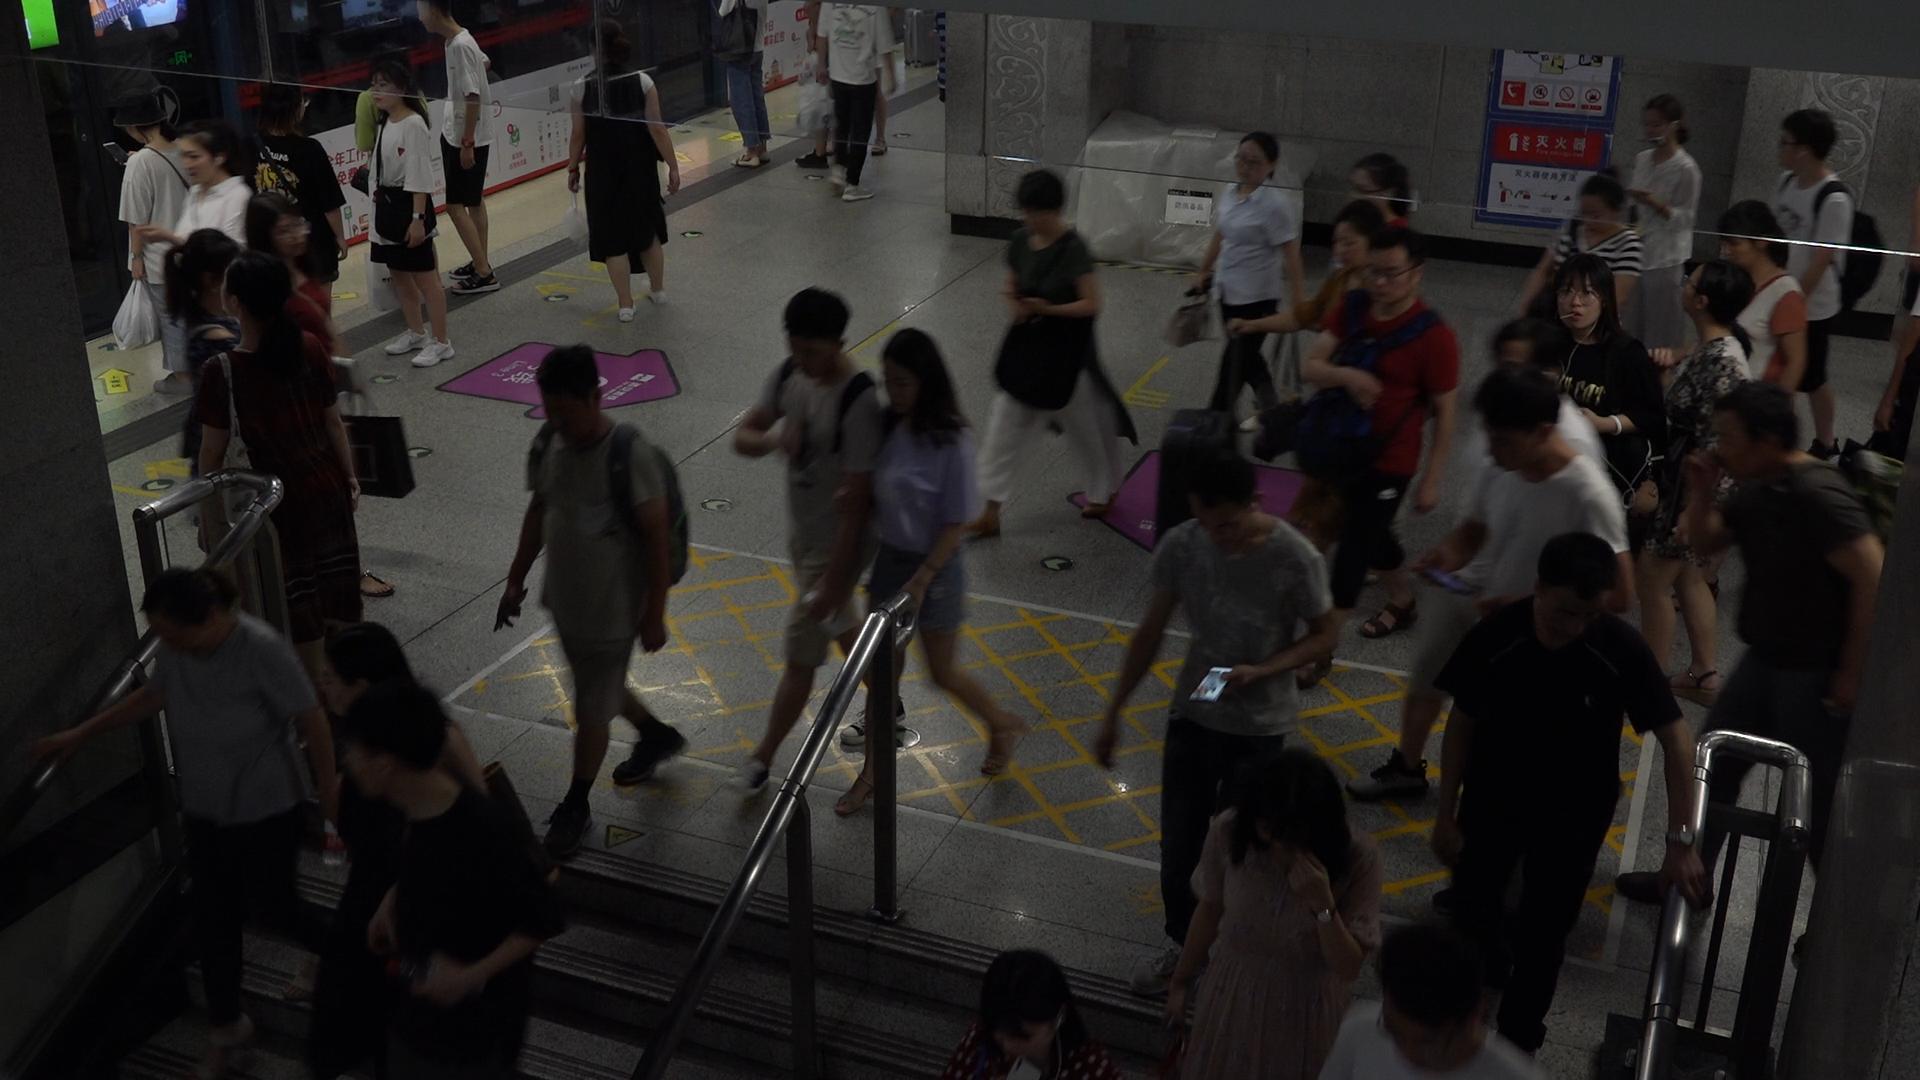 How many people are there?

36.